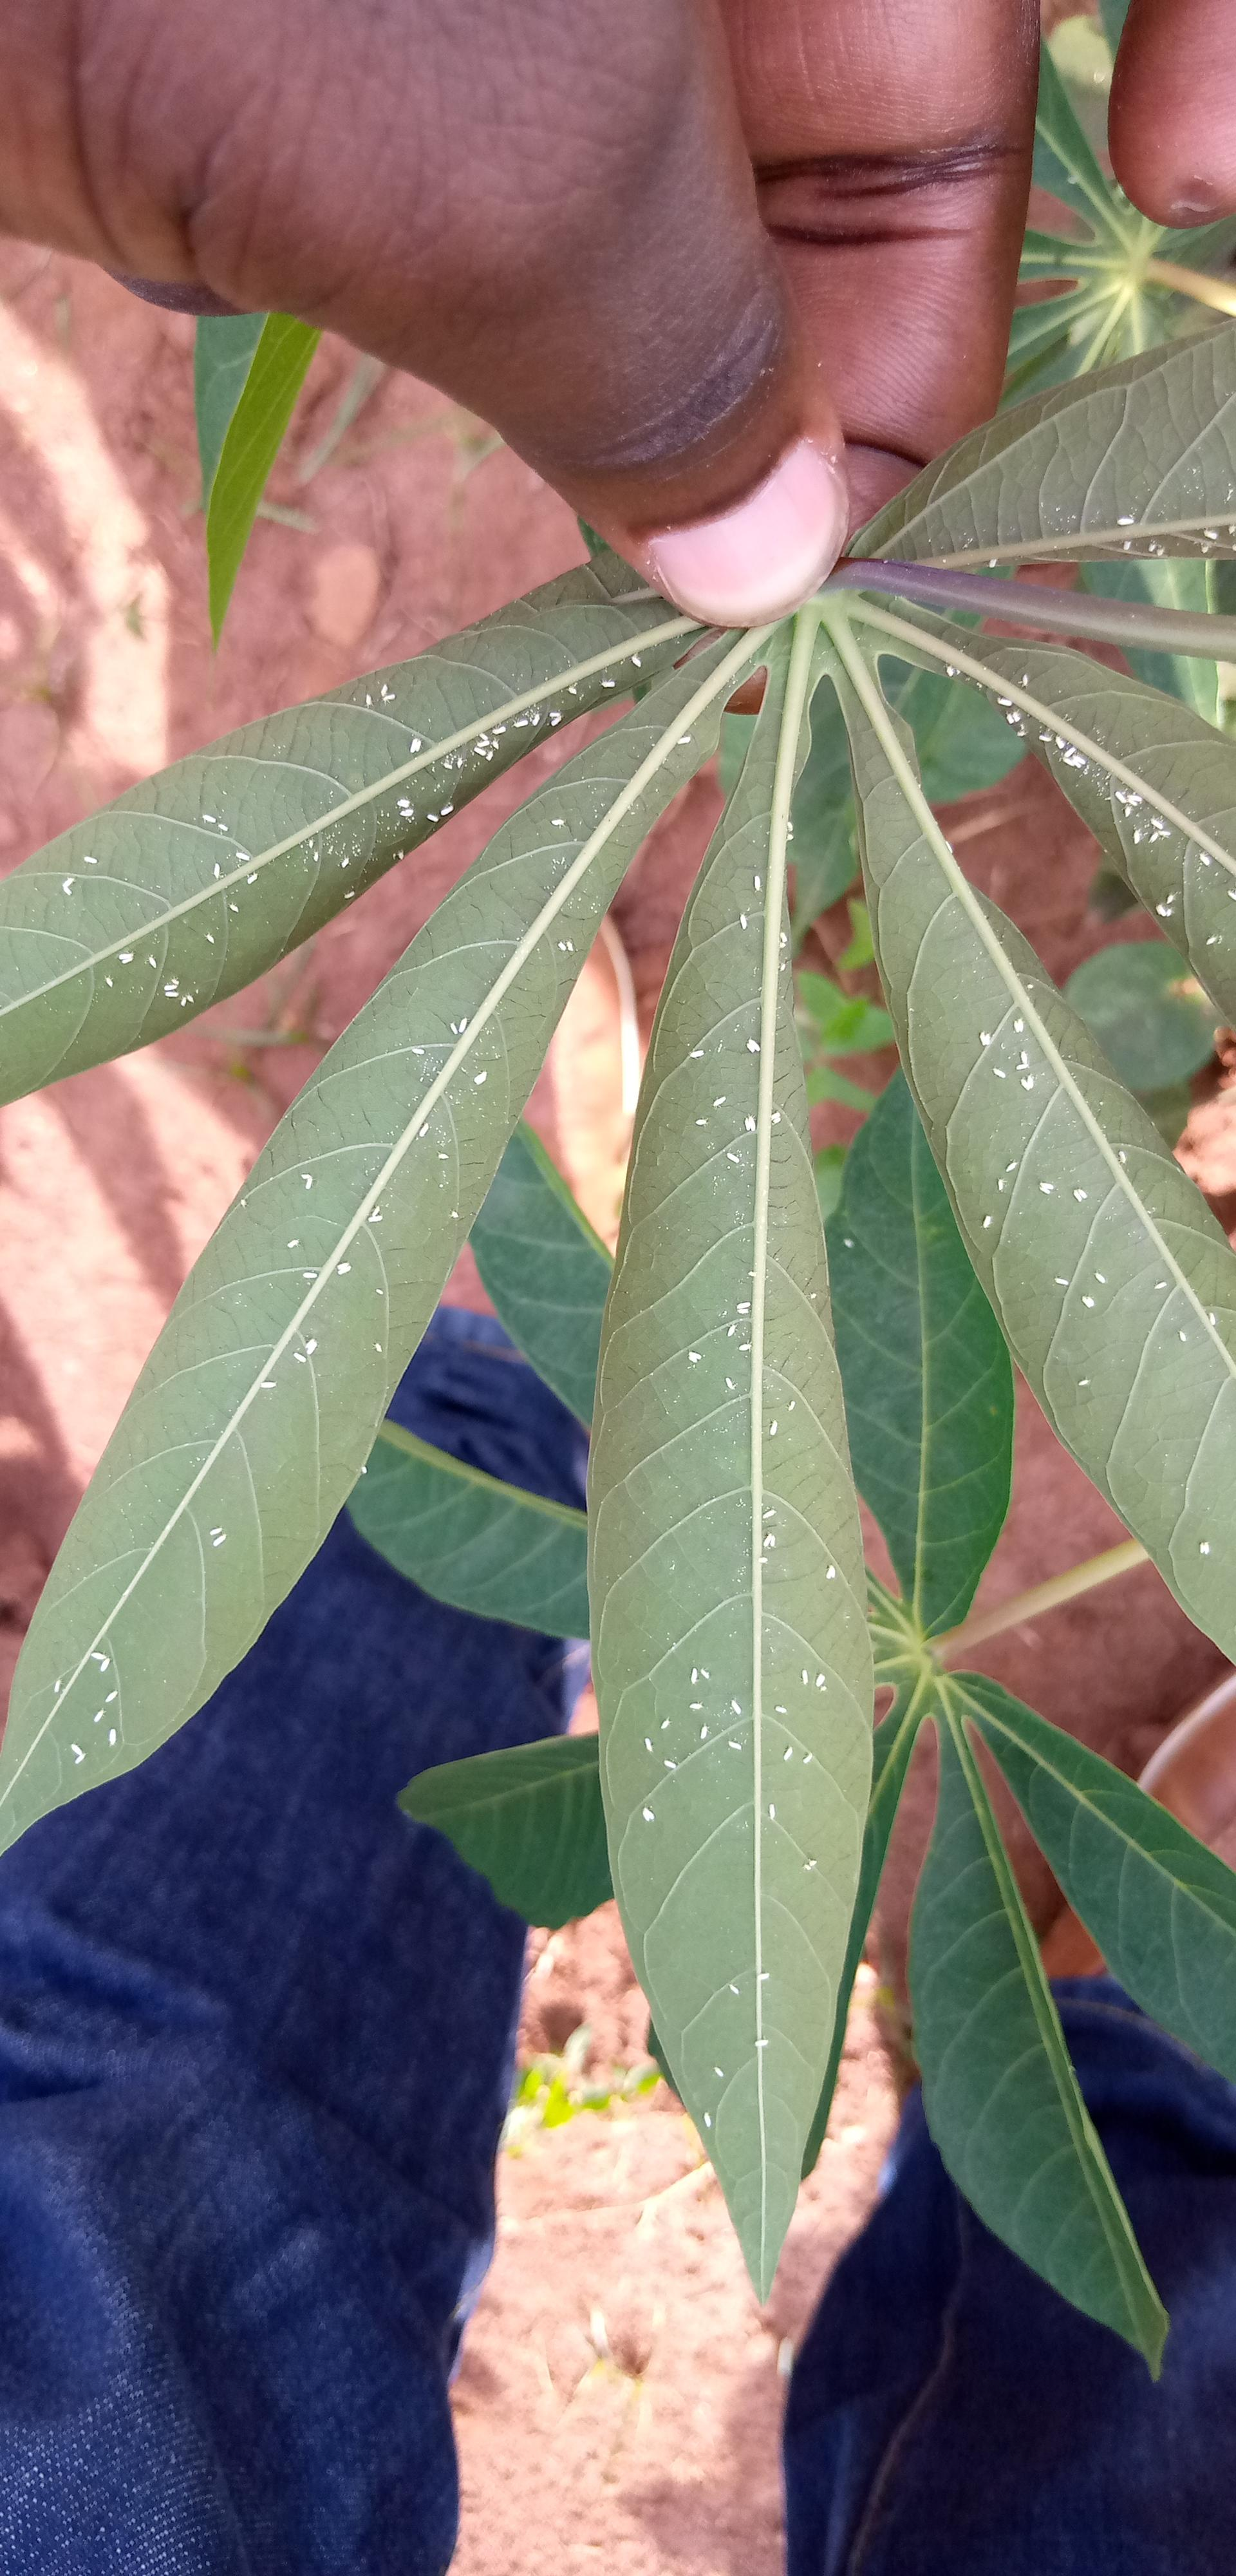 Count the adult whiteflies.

208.